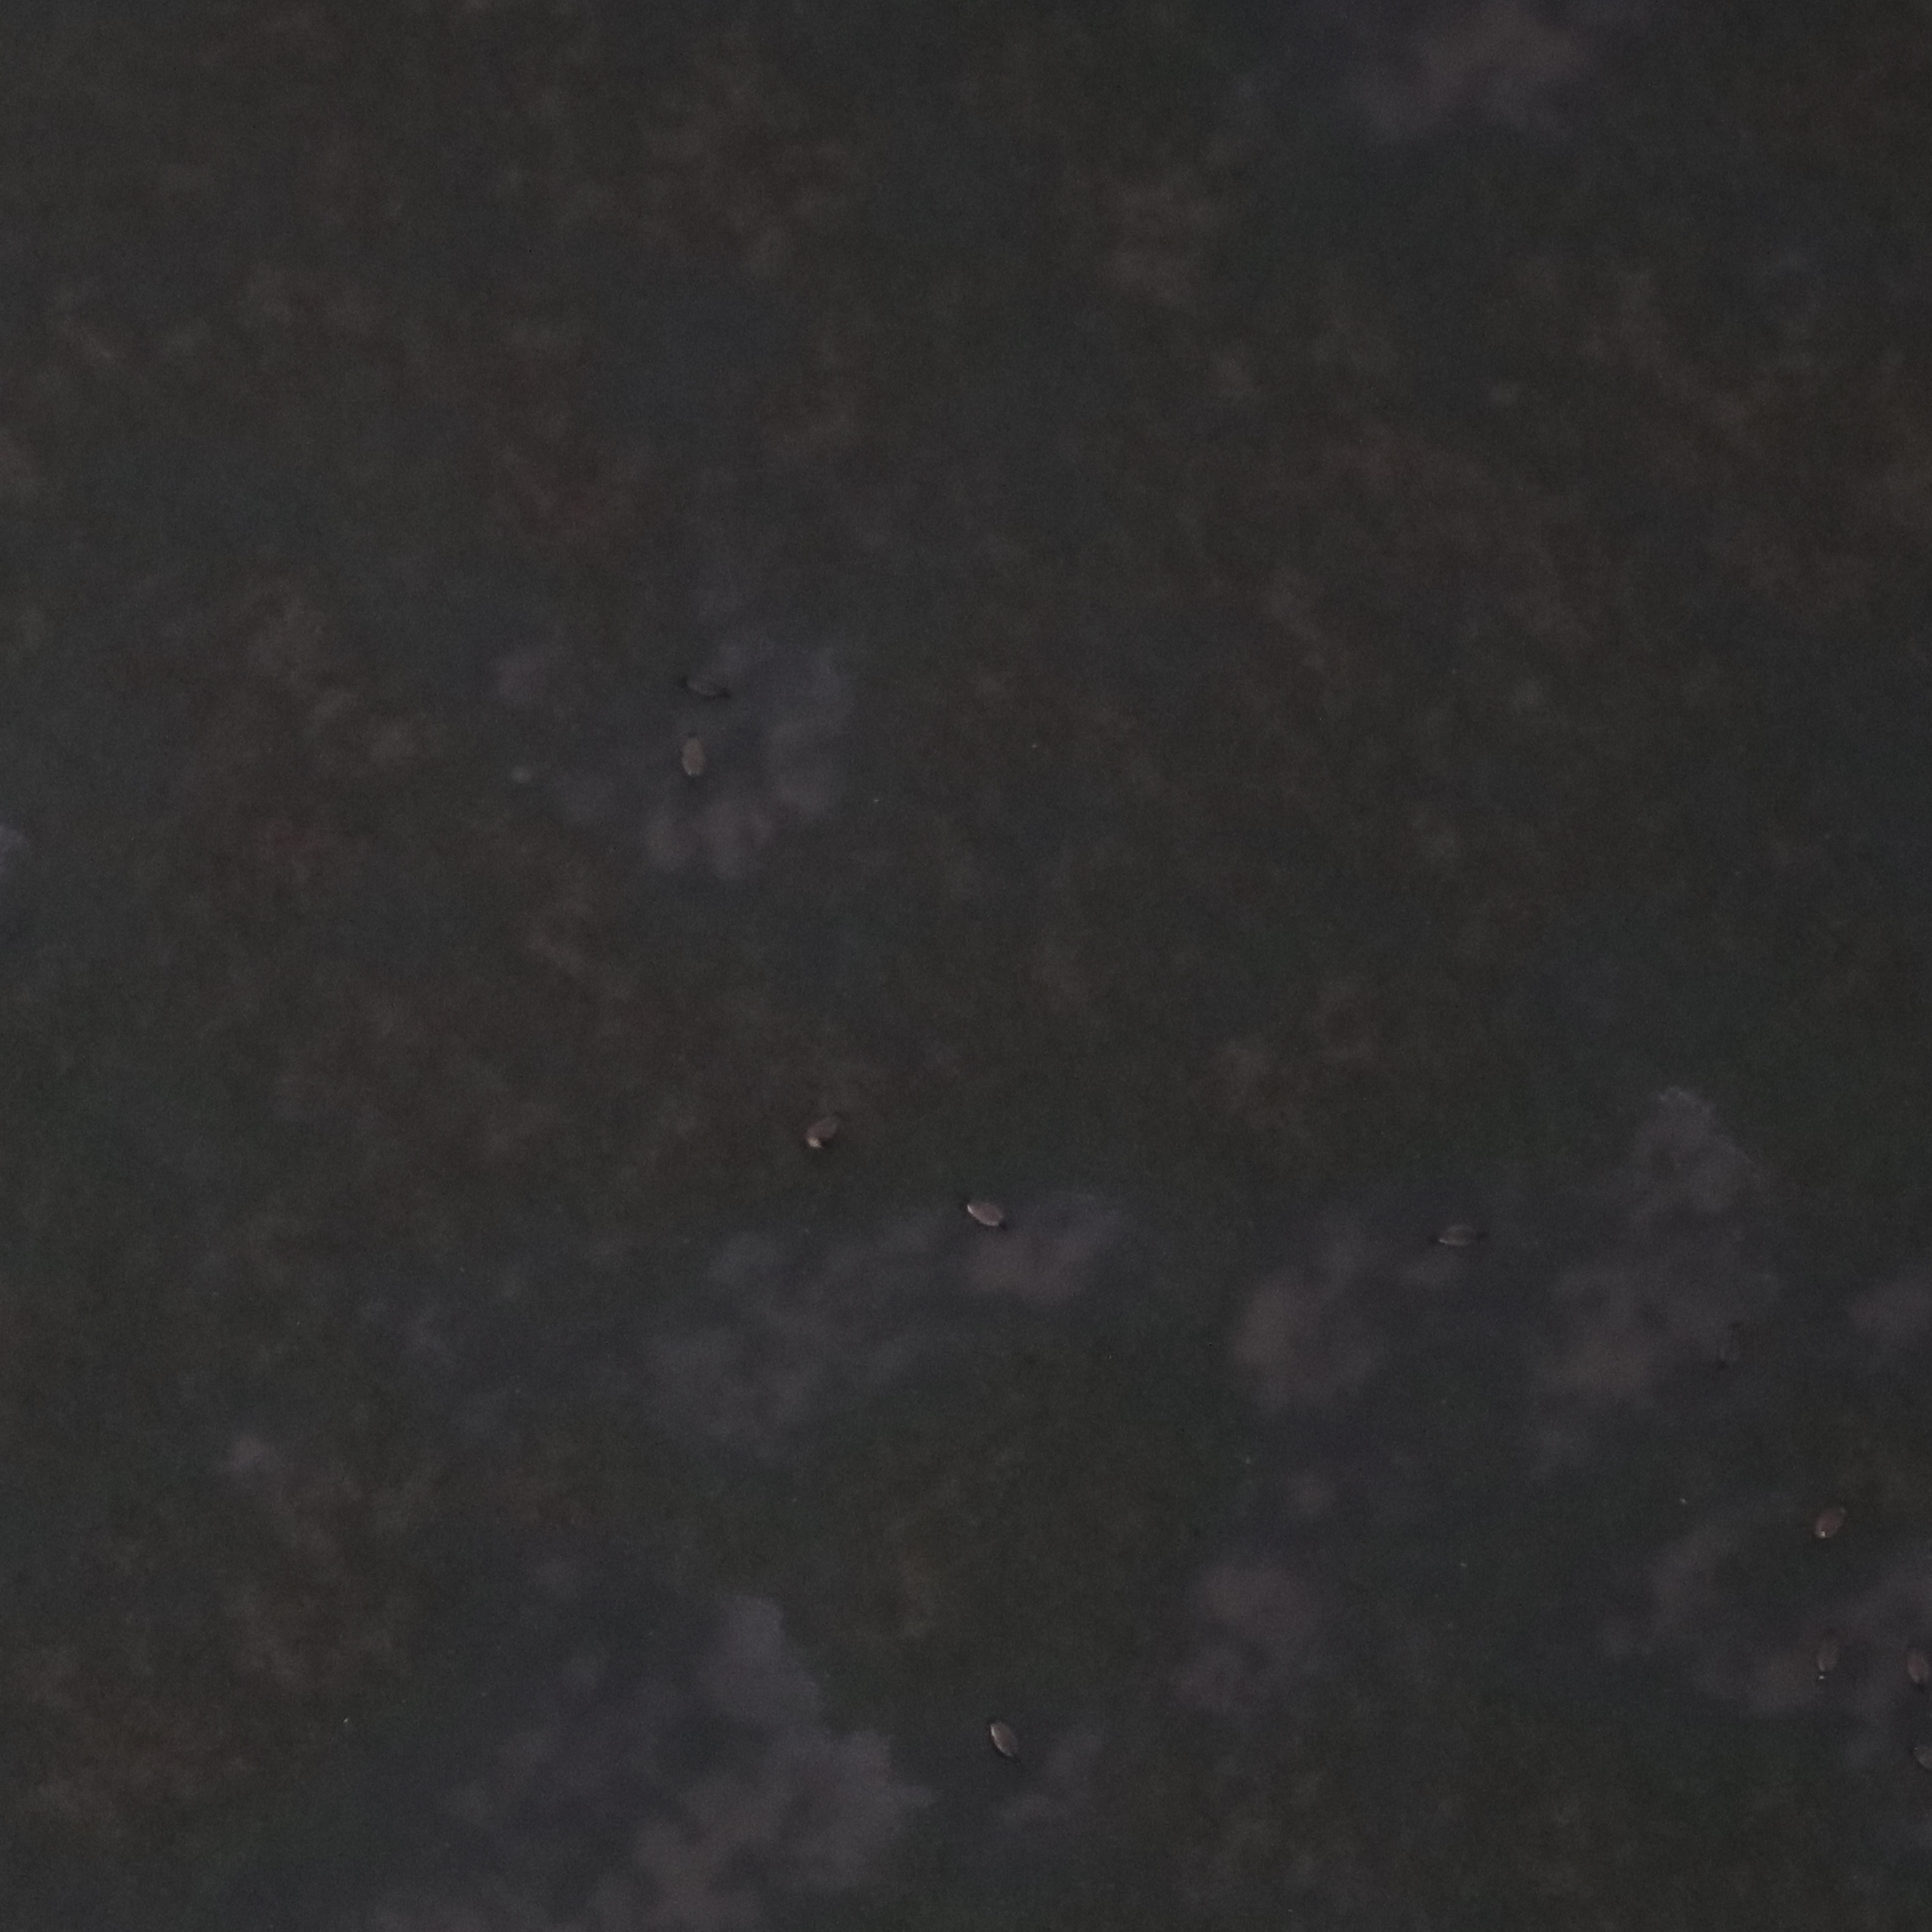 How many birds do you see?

10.